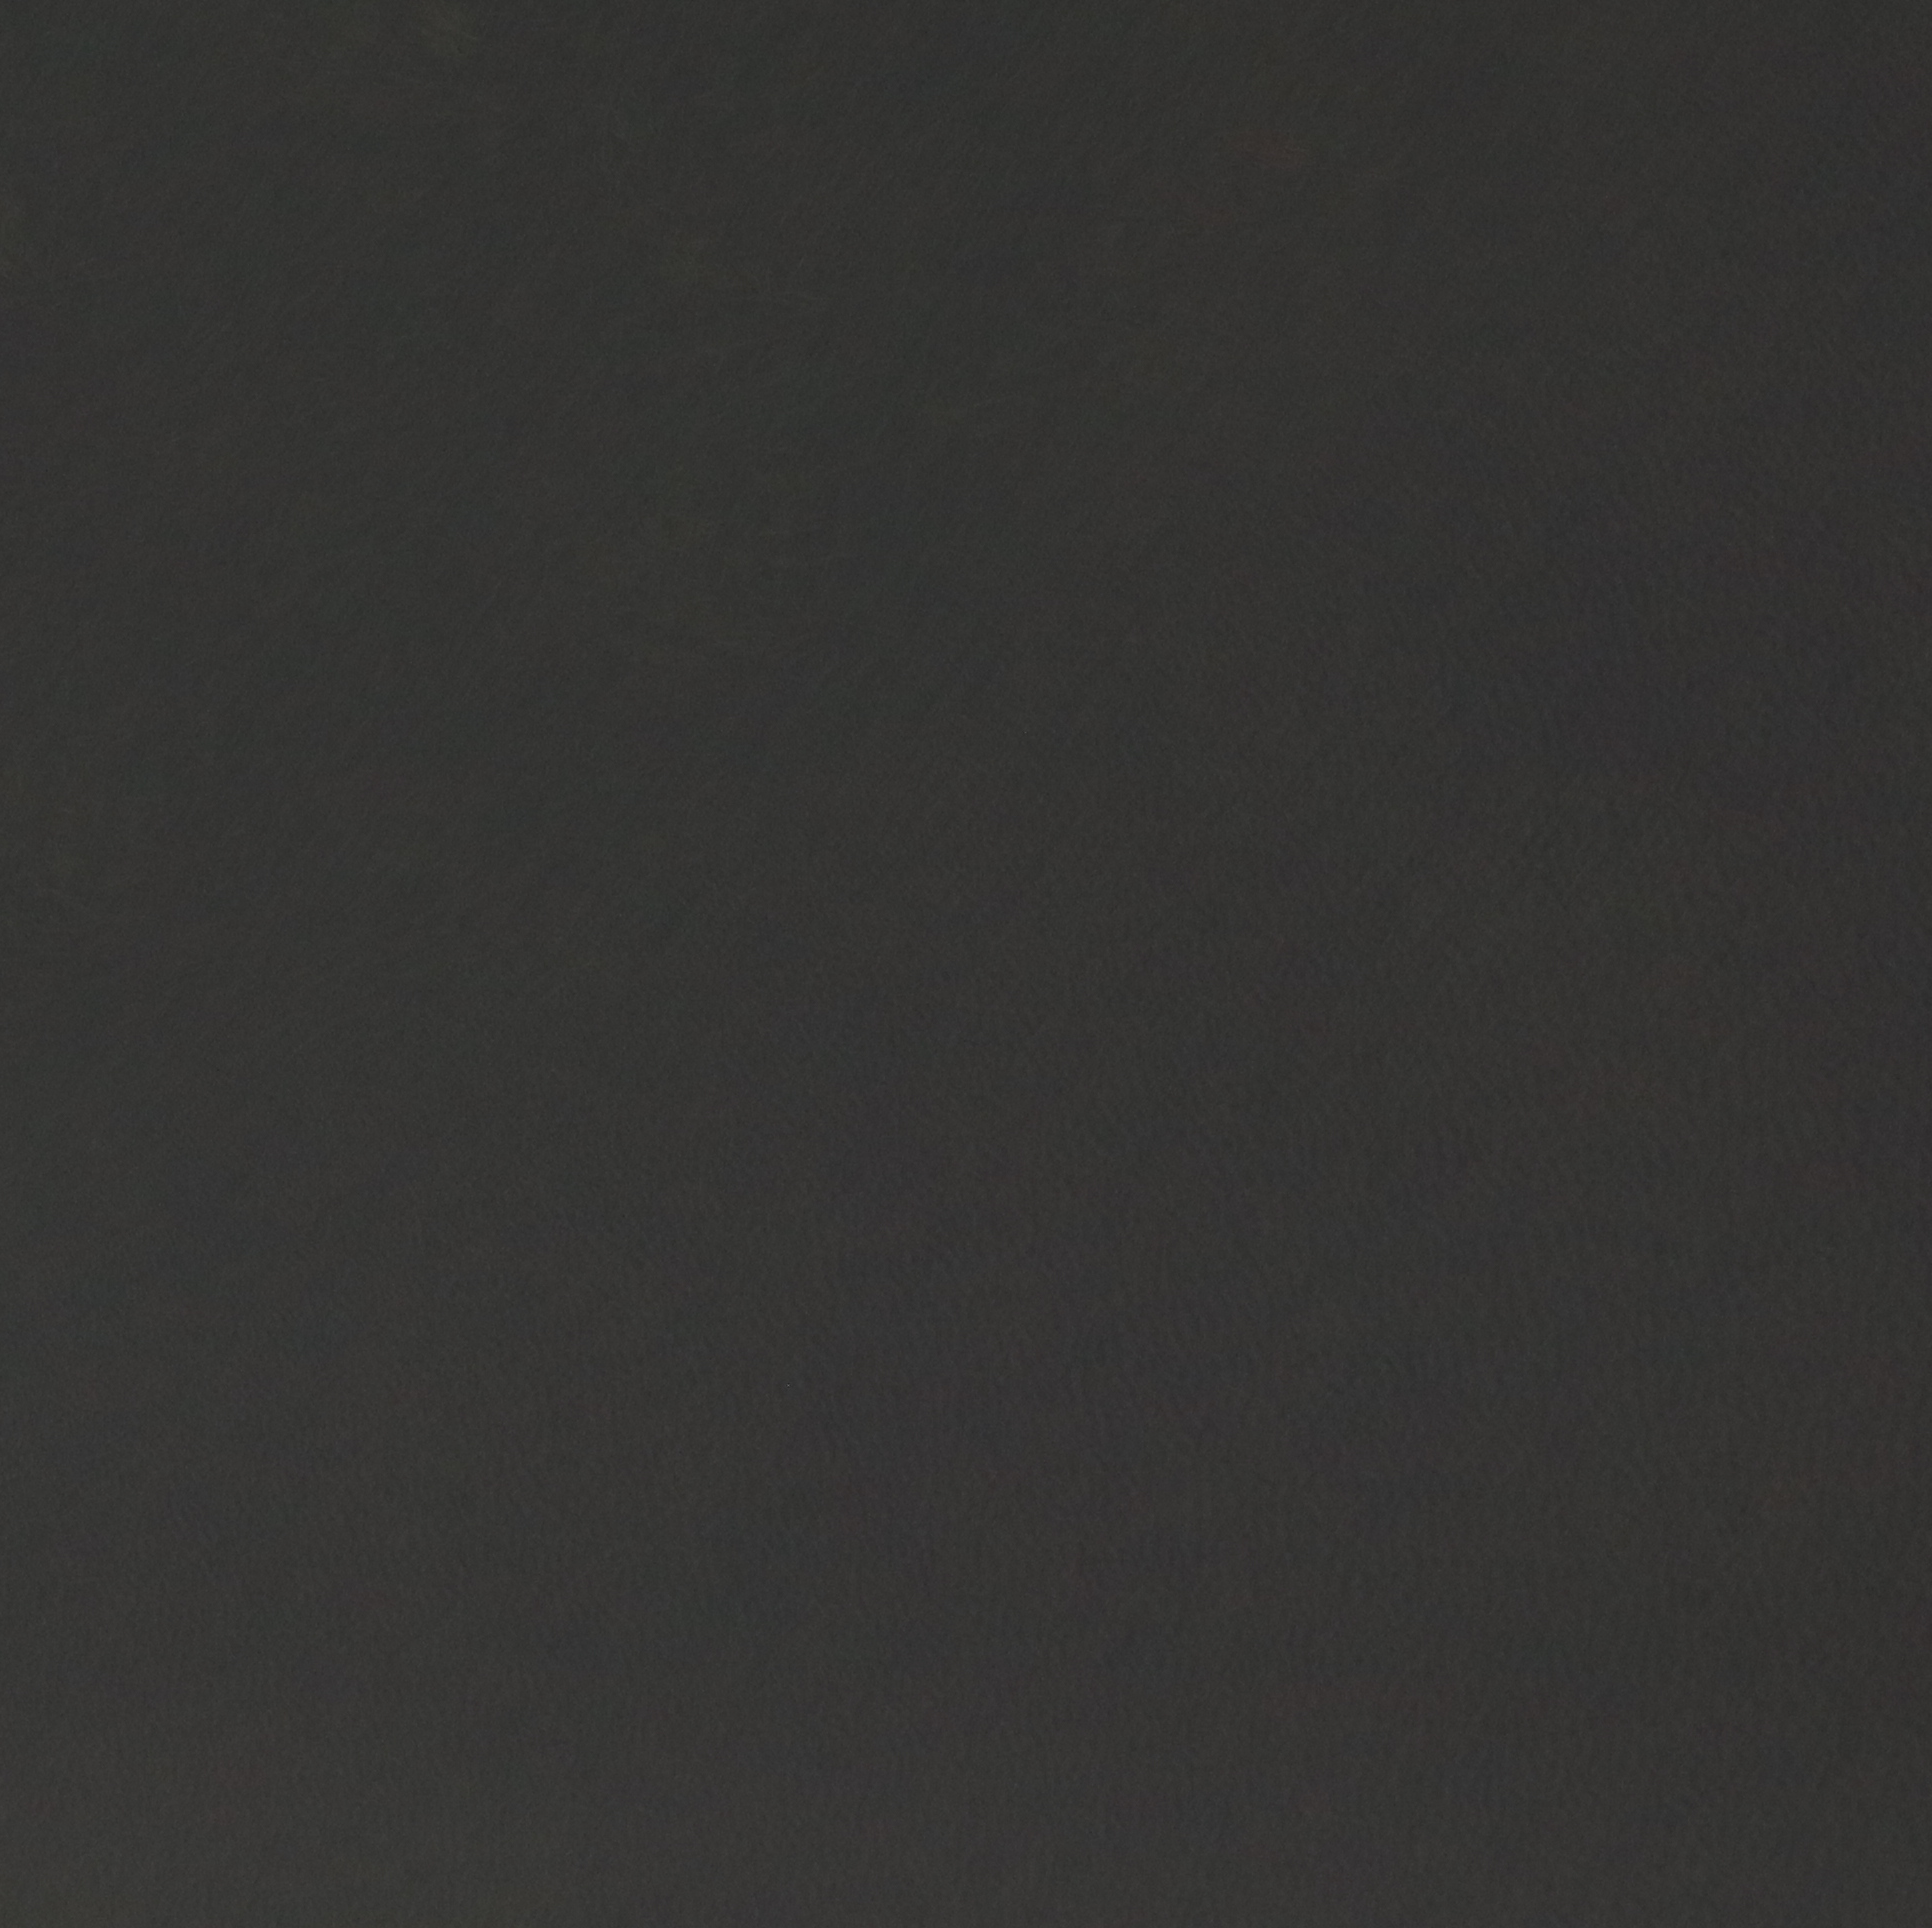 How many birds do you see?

0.